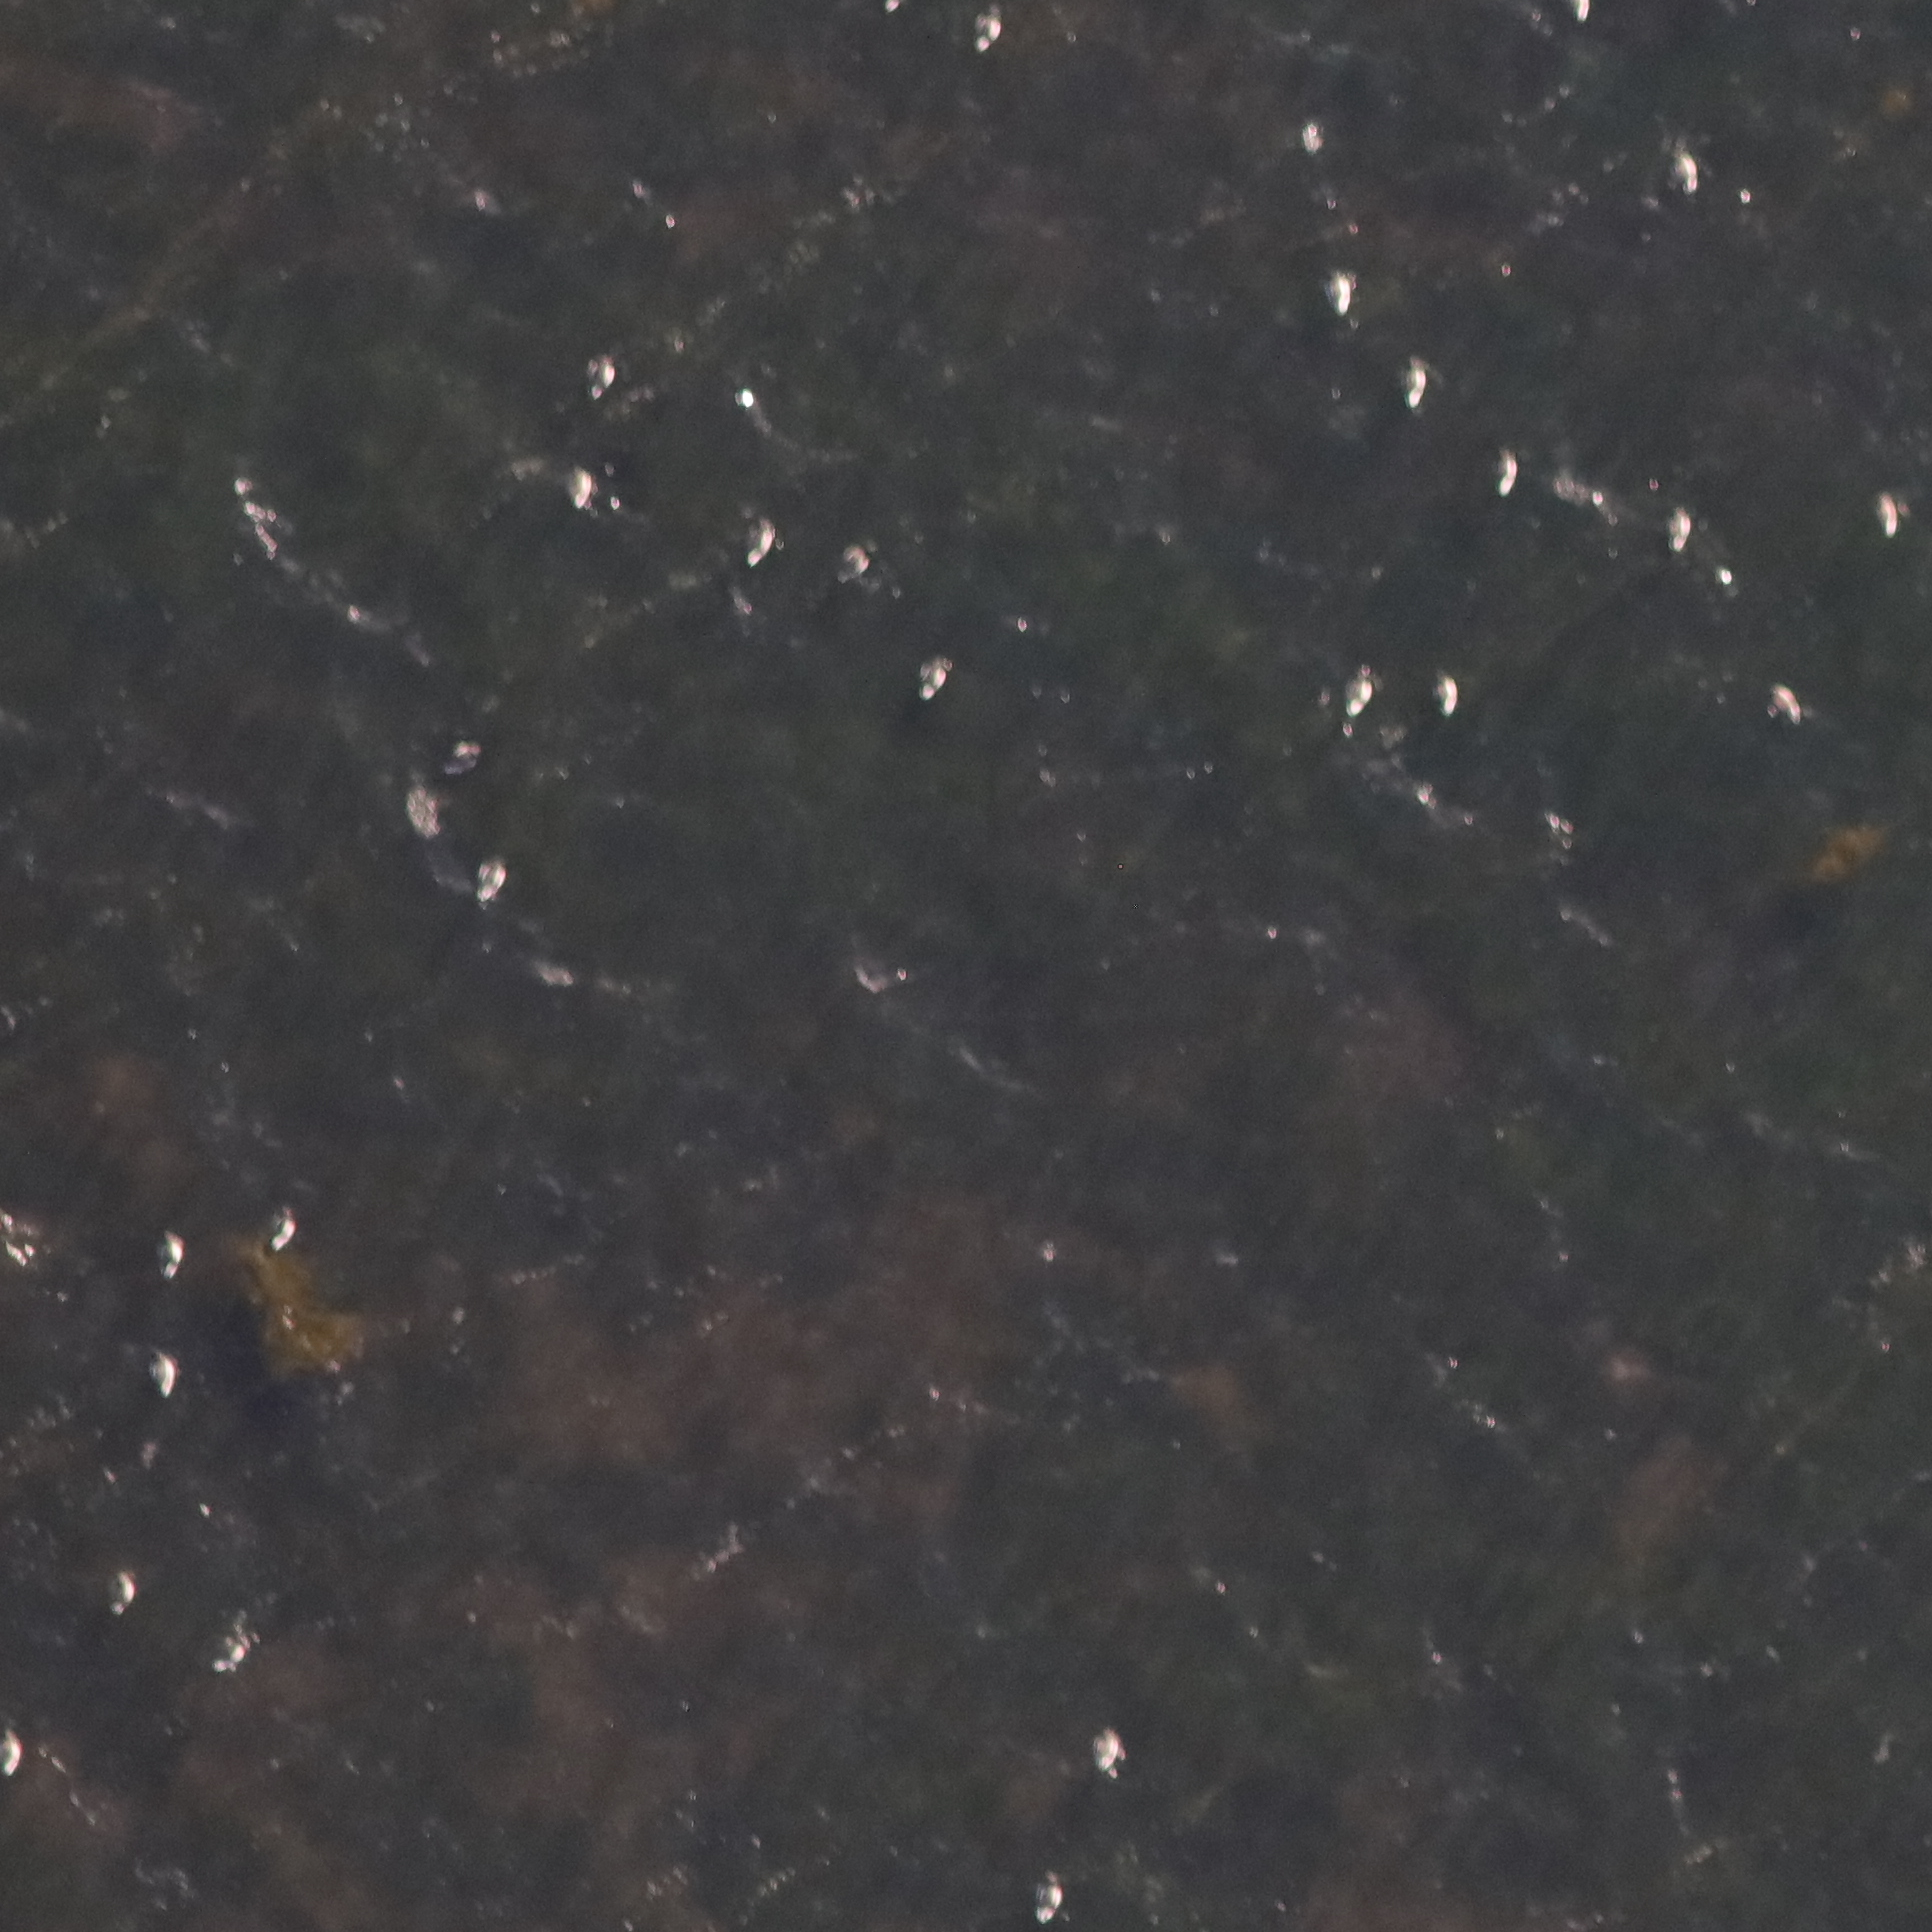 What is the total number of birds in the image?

26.